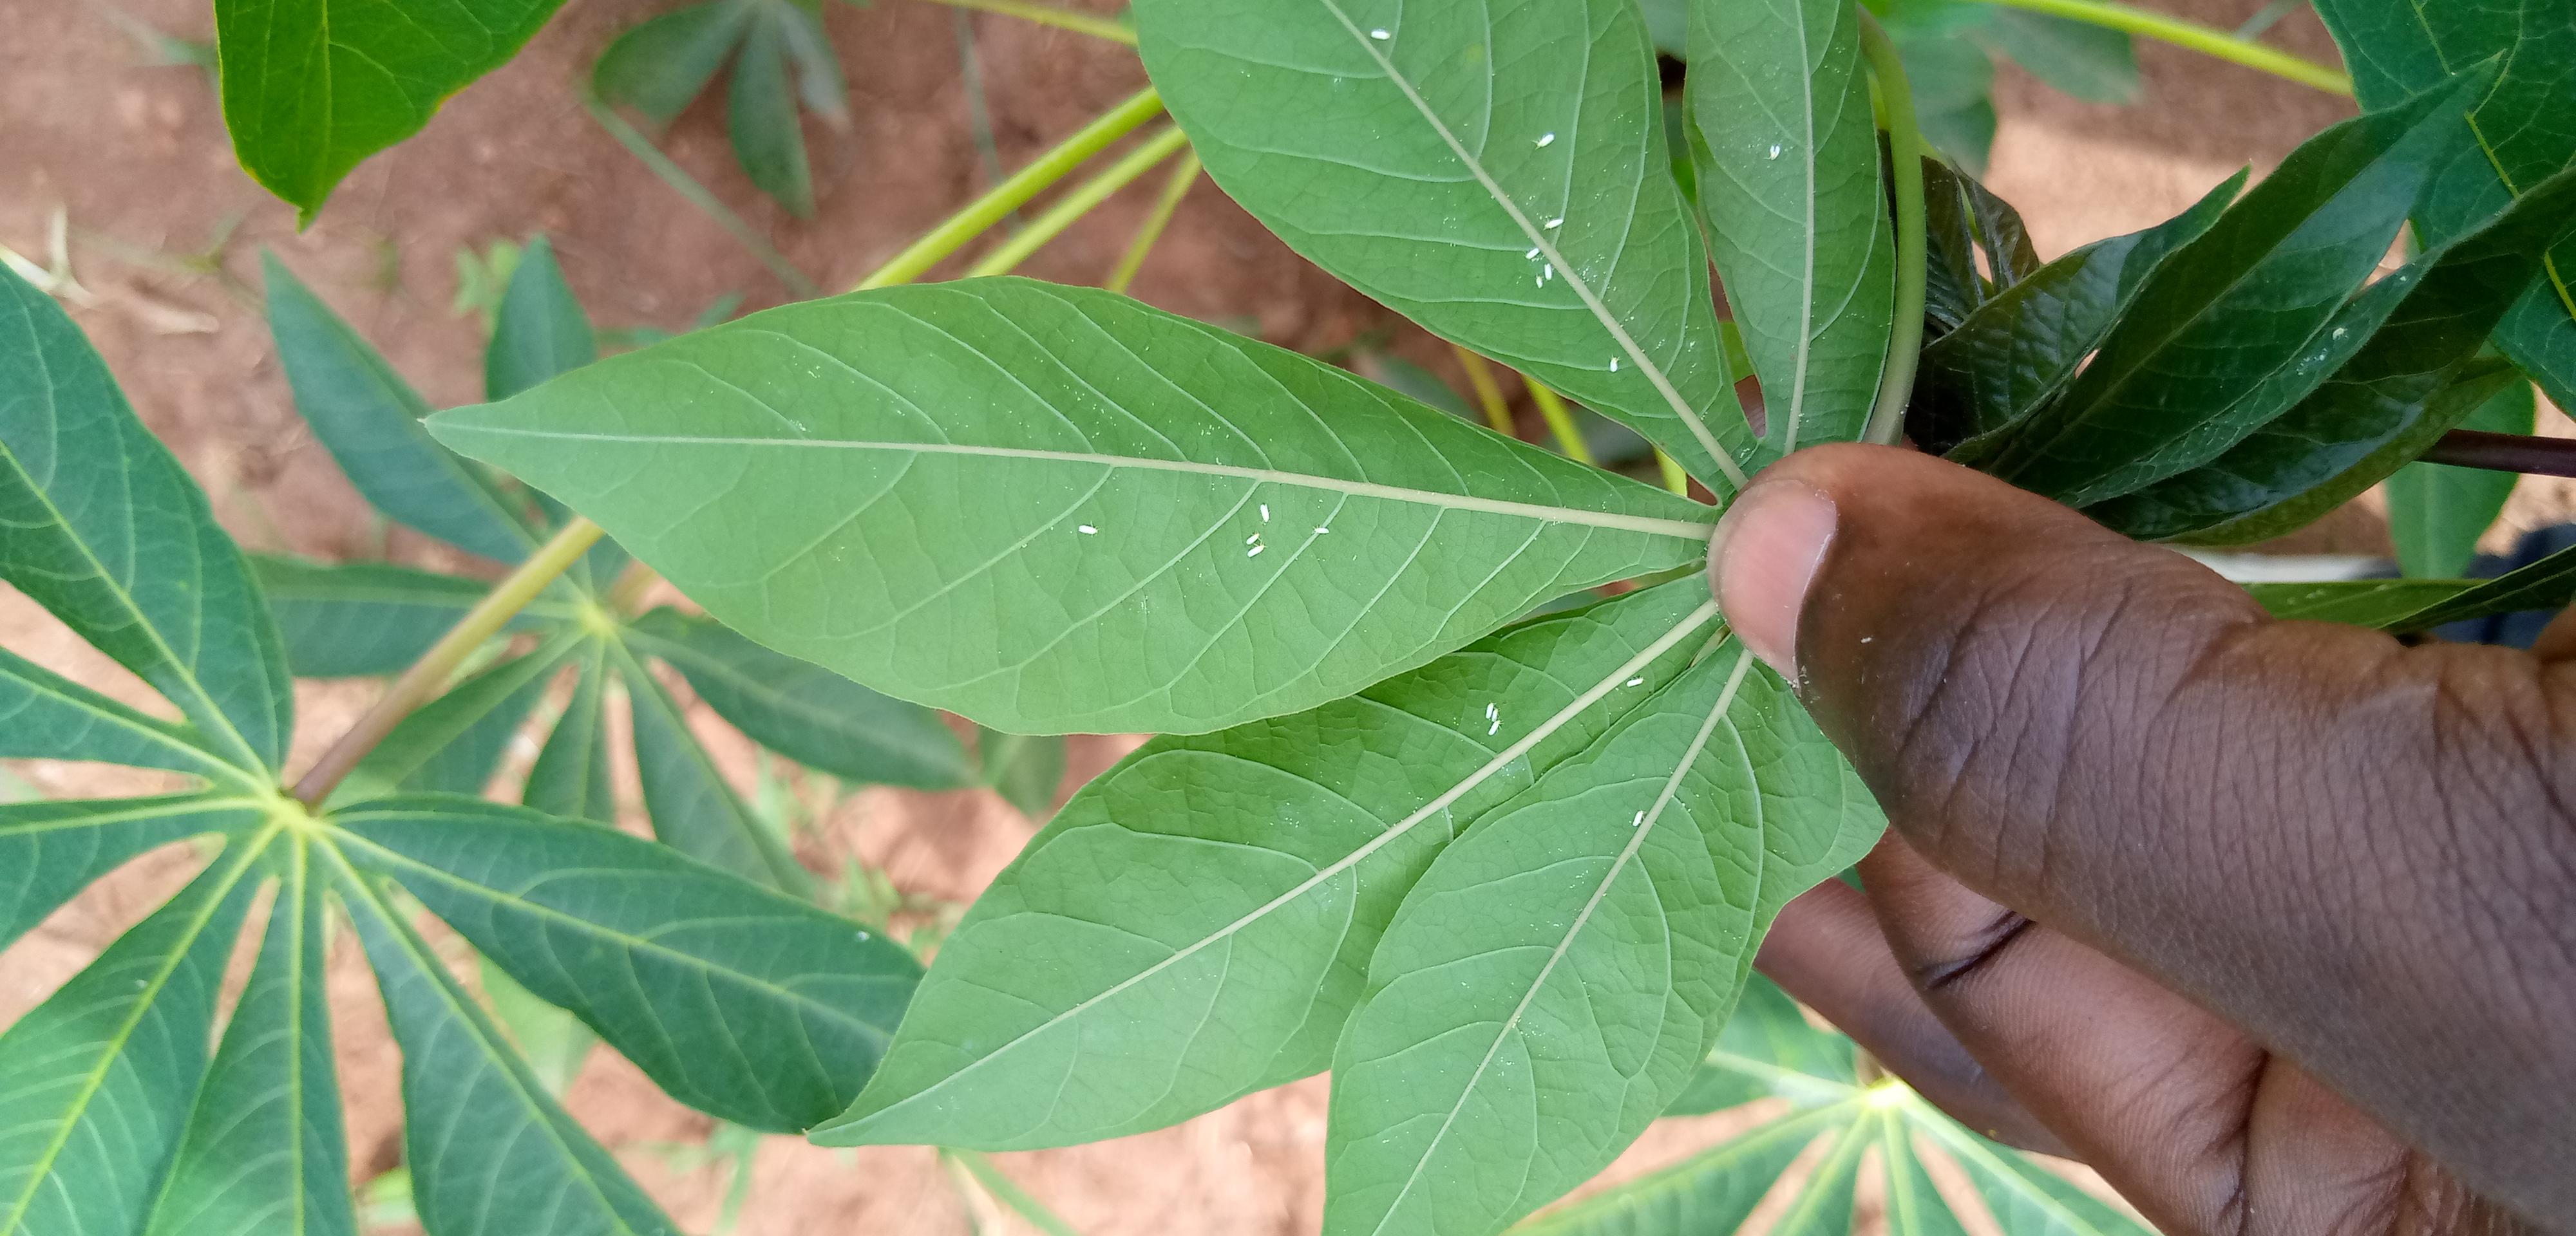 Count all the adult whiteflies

18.